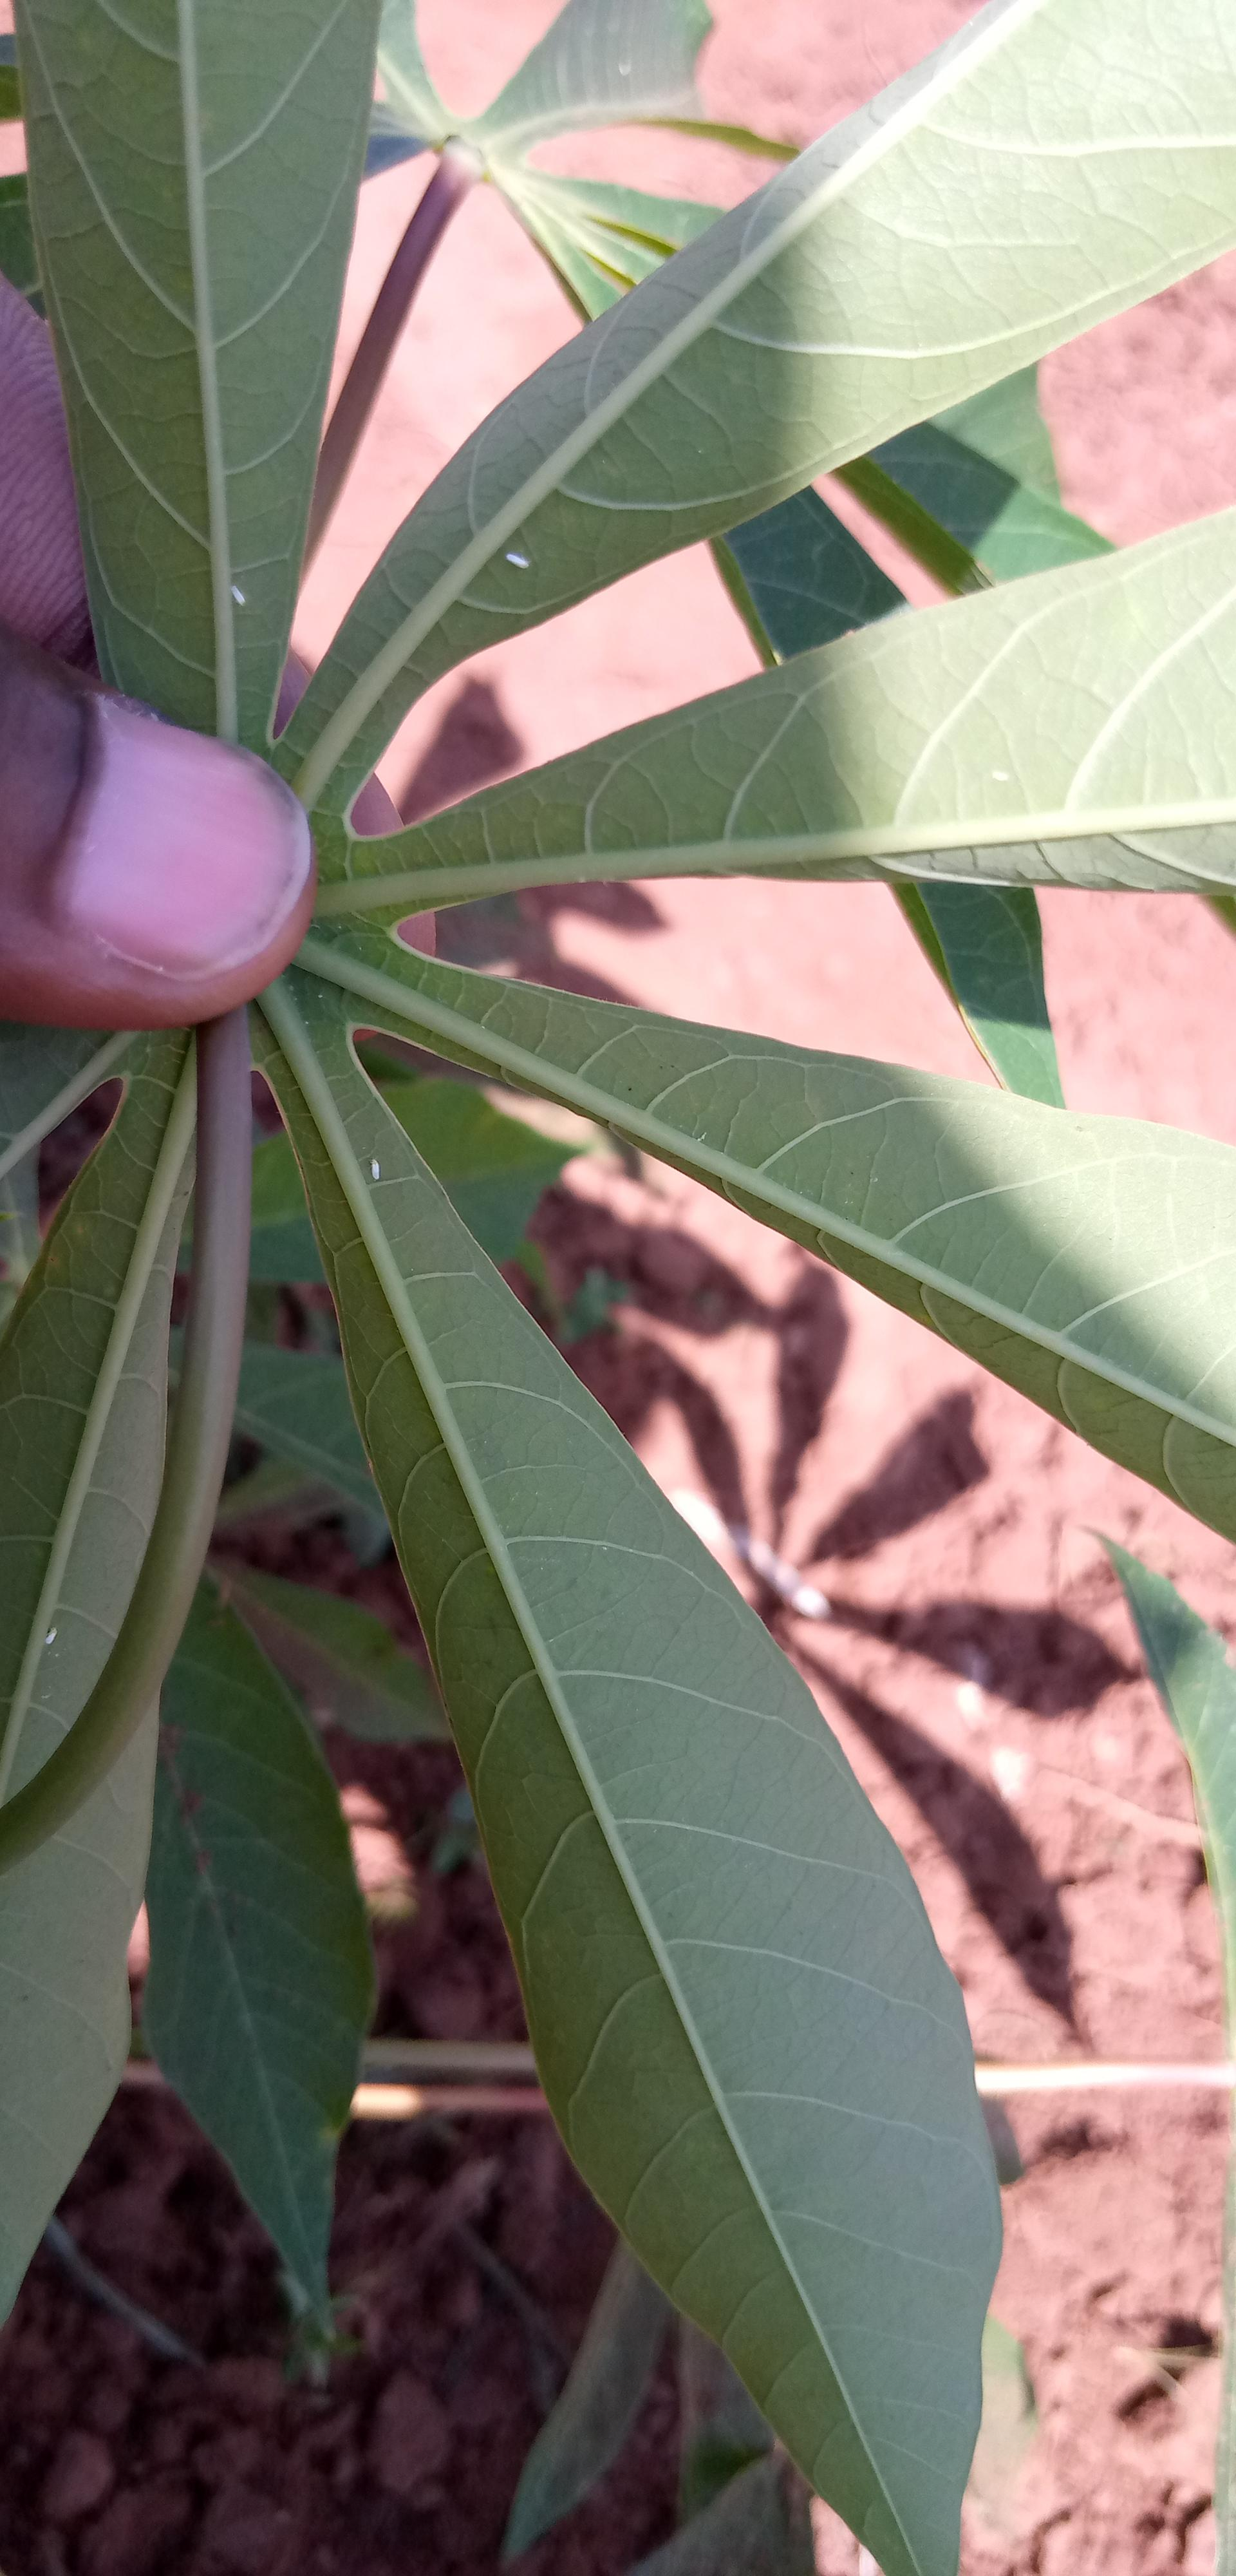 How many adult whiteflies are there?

5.